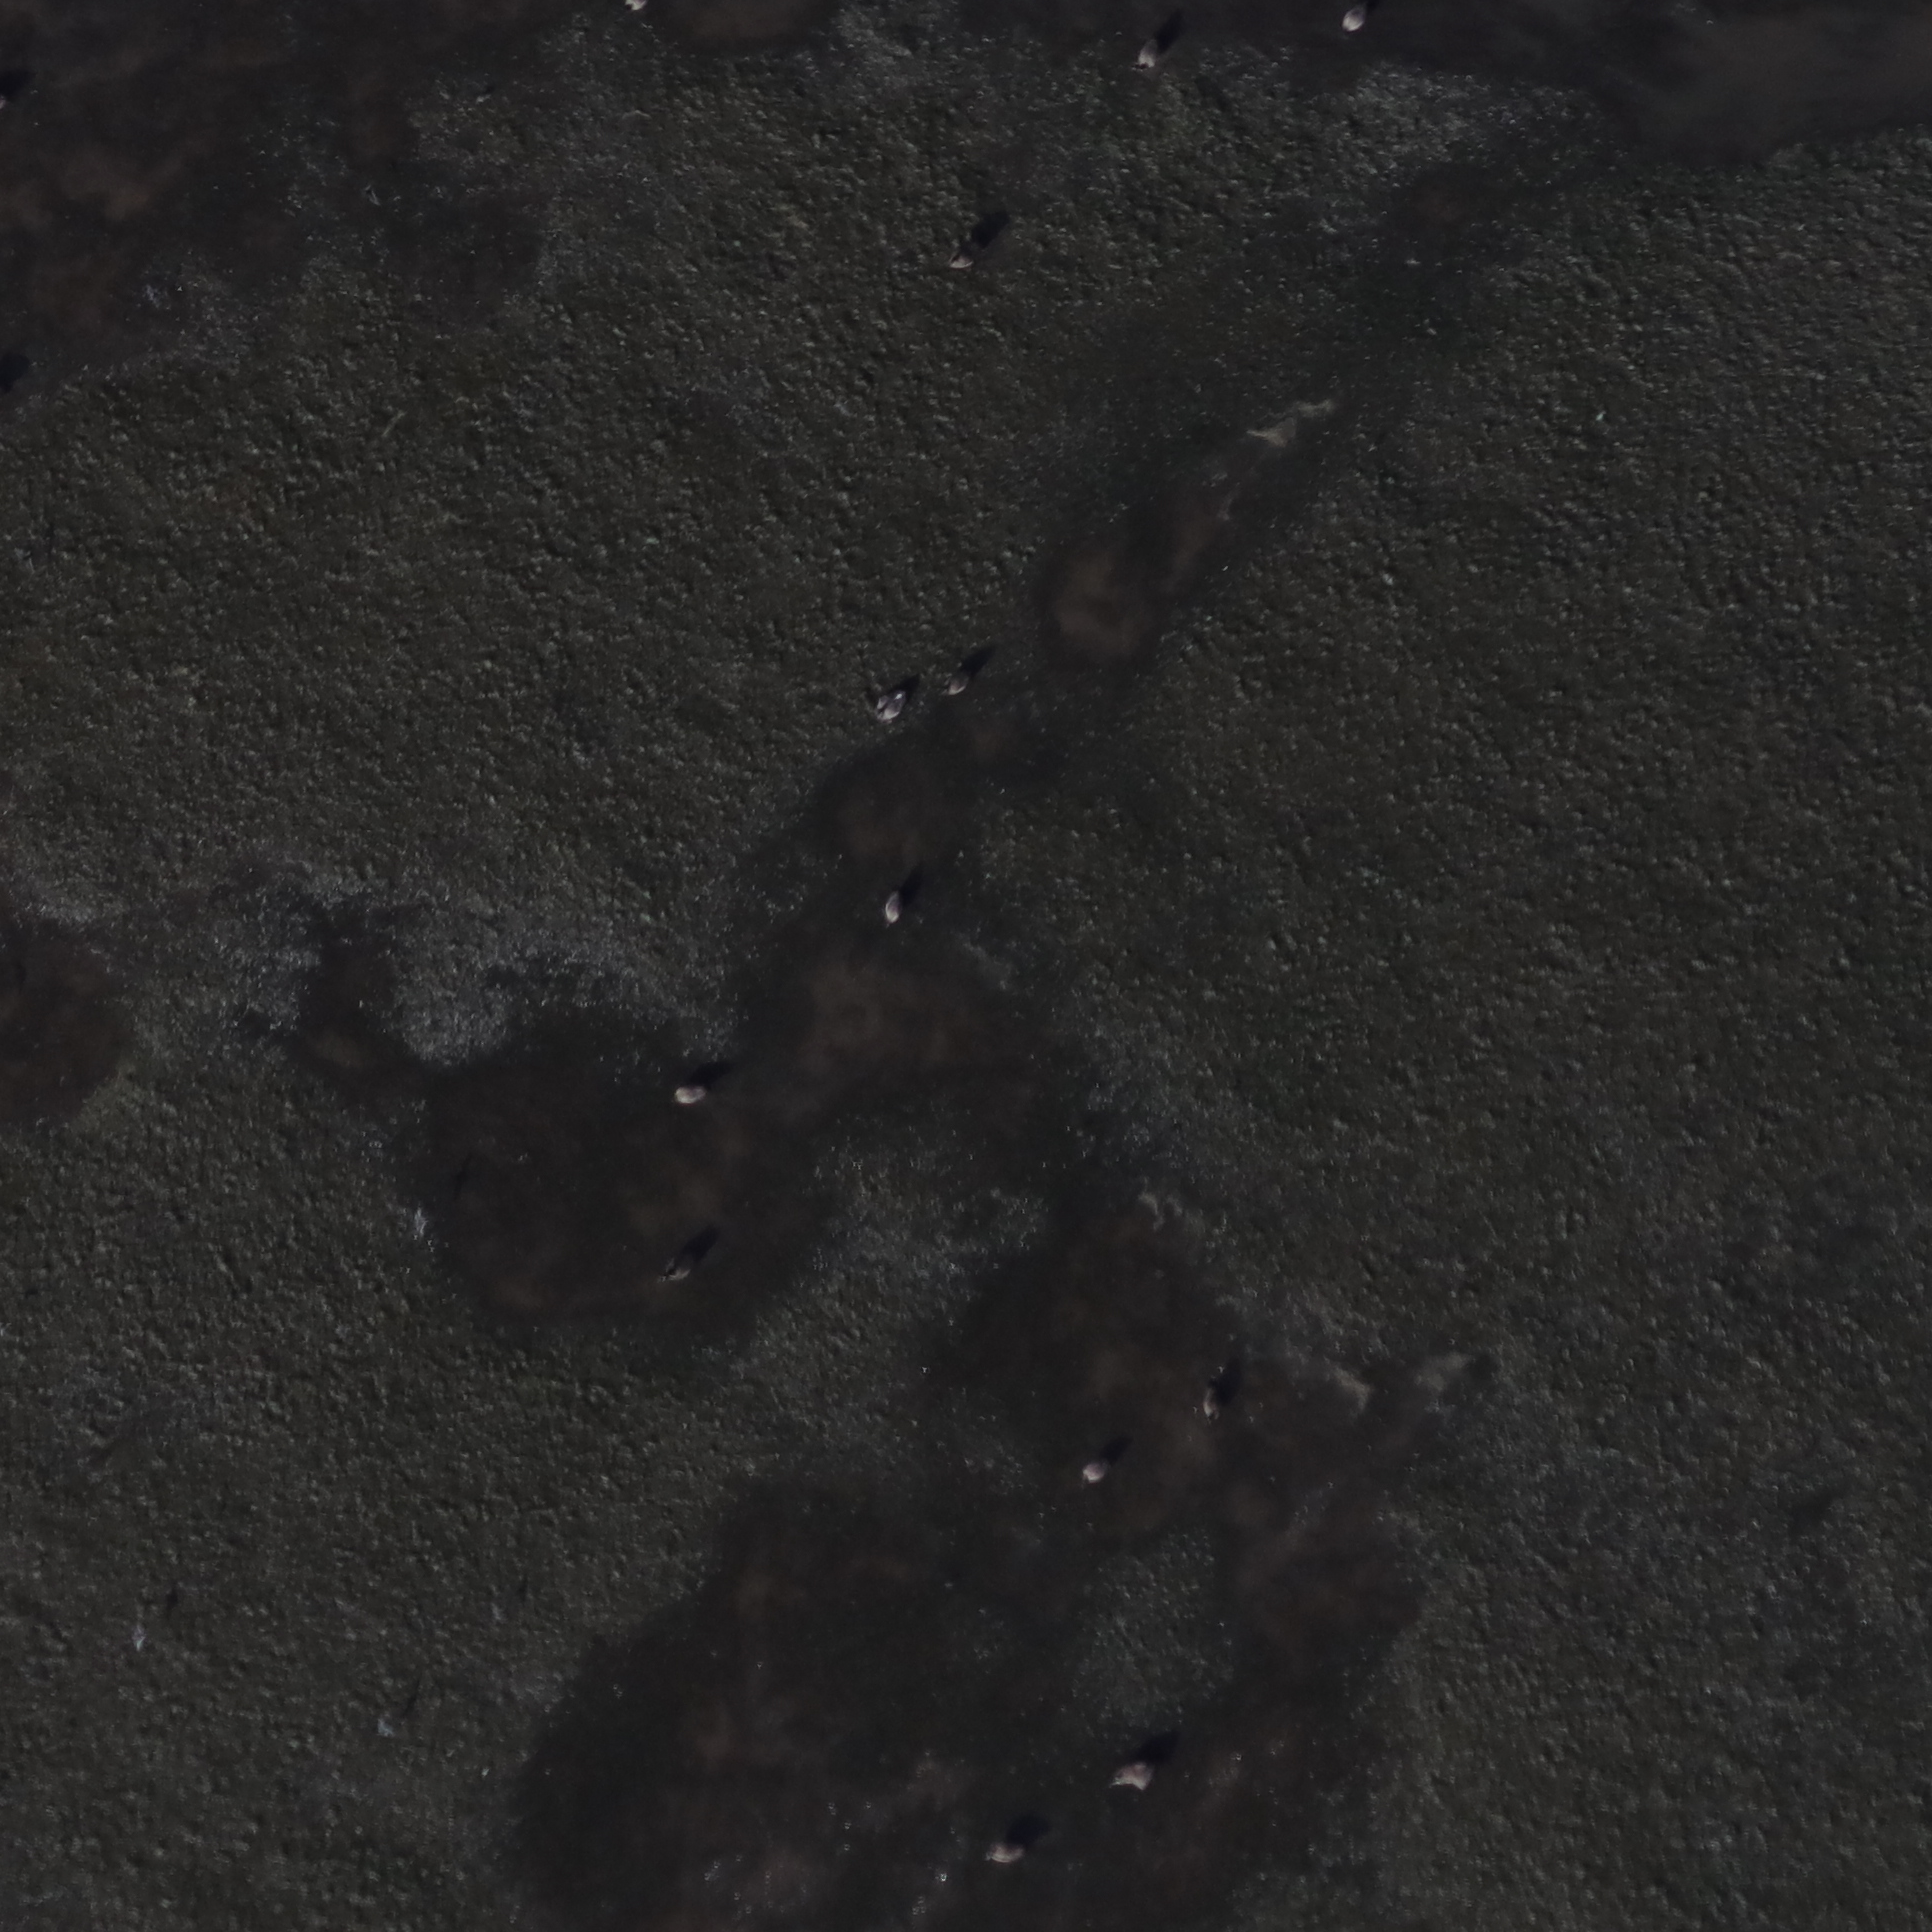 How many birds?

12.